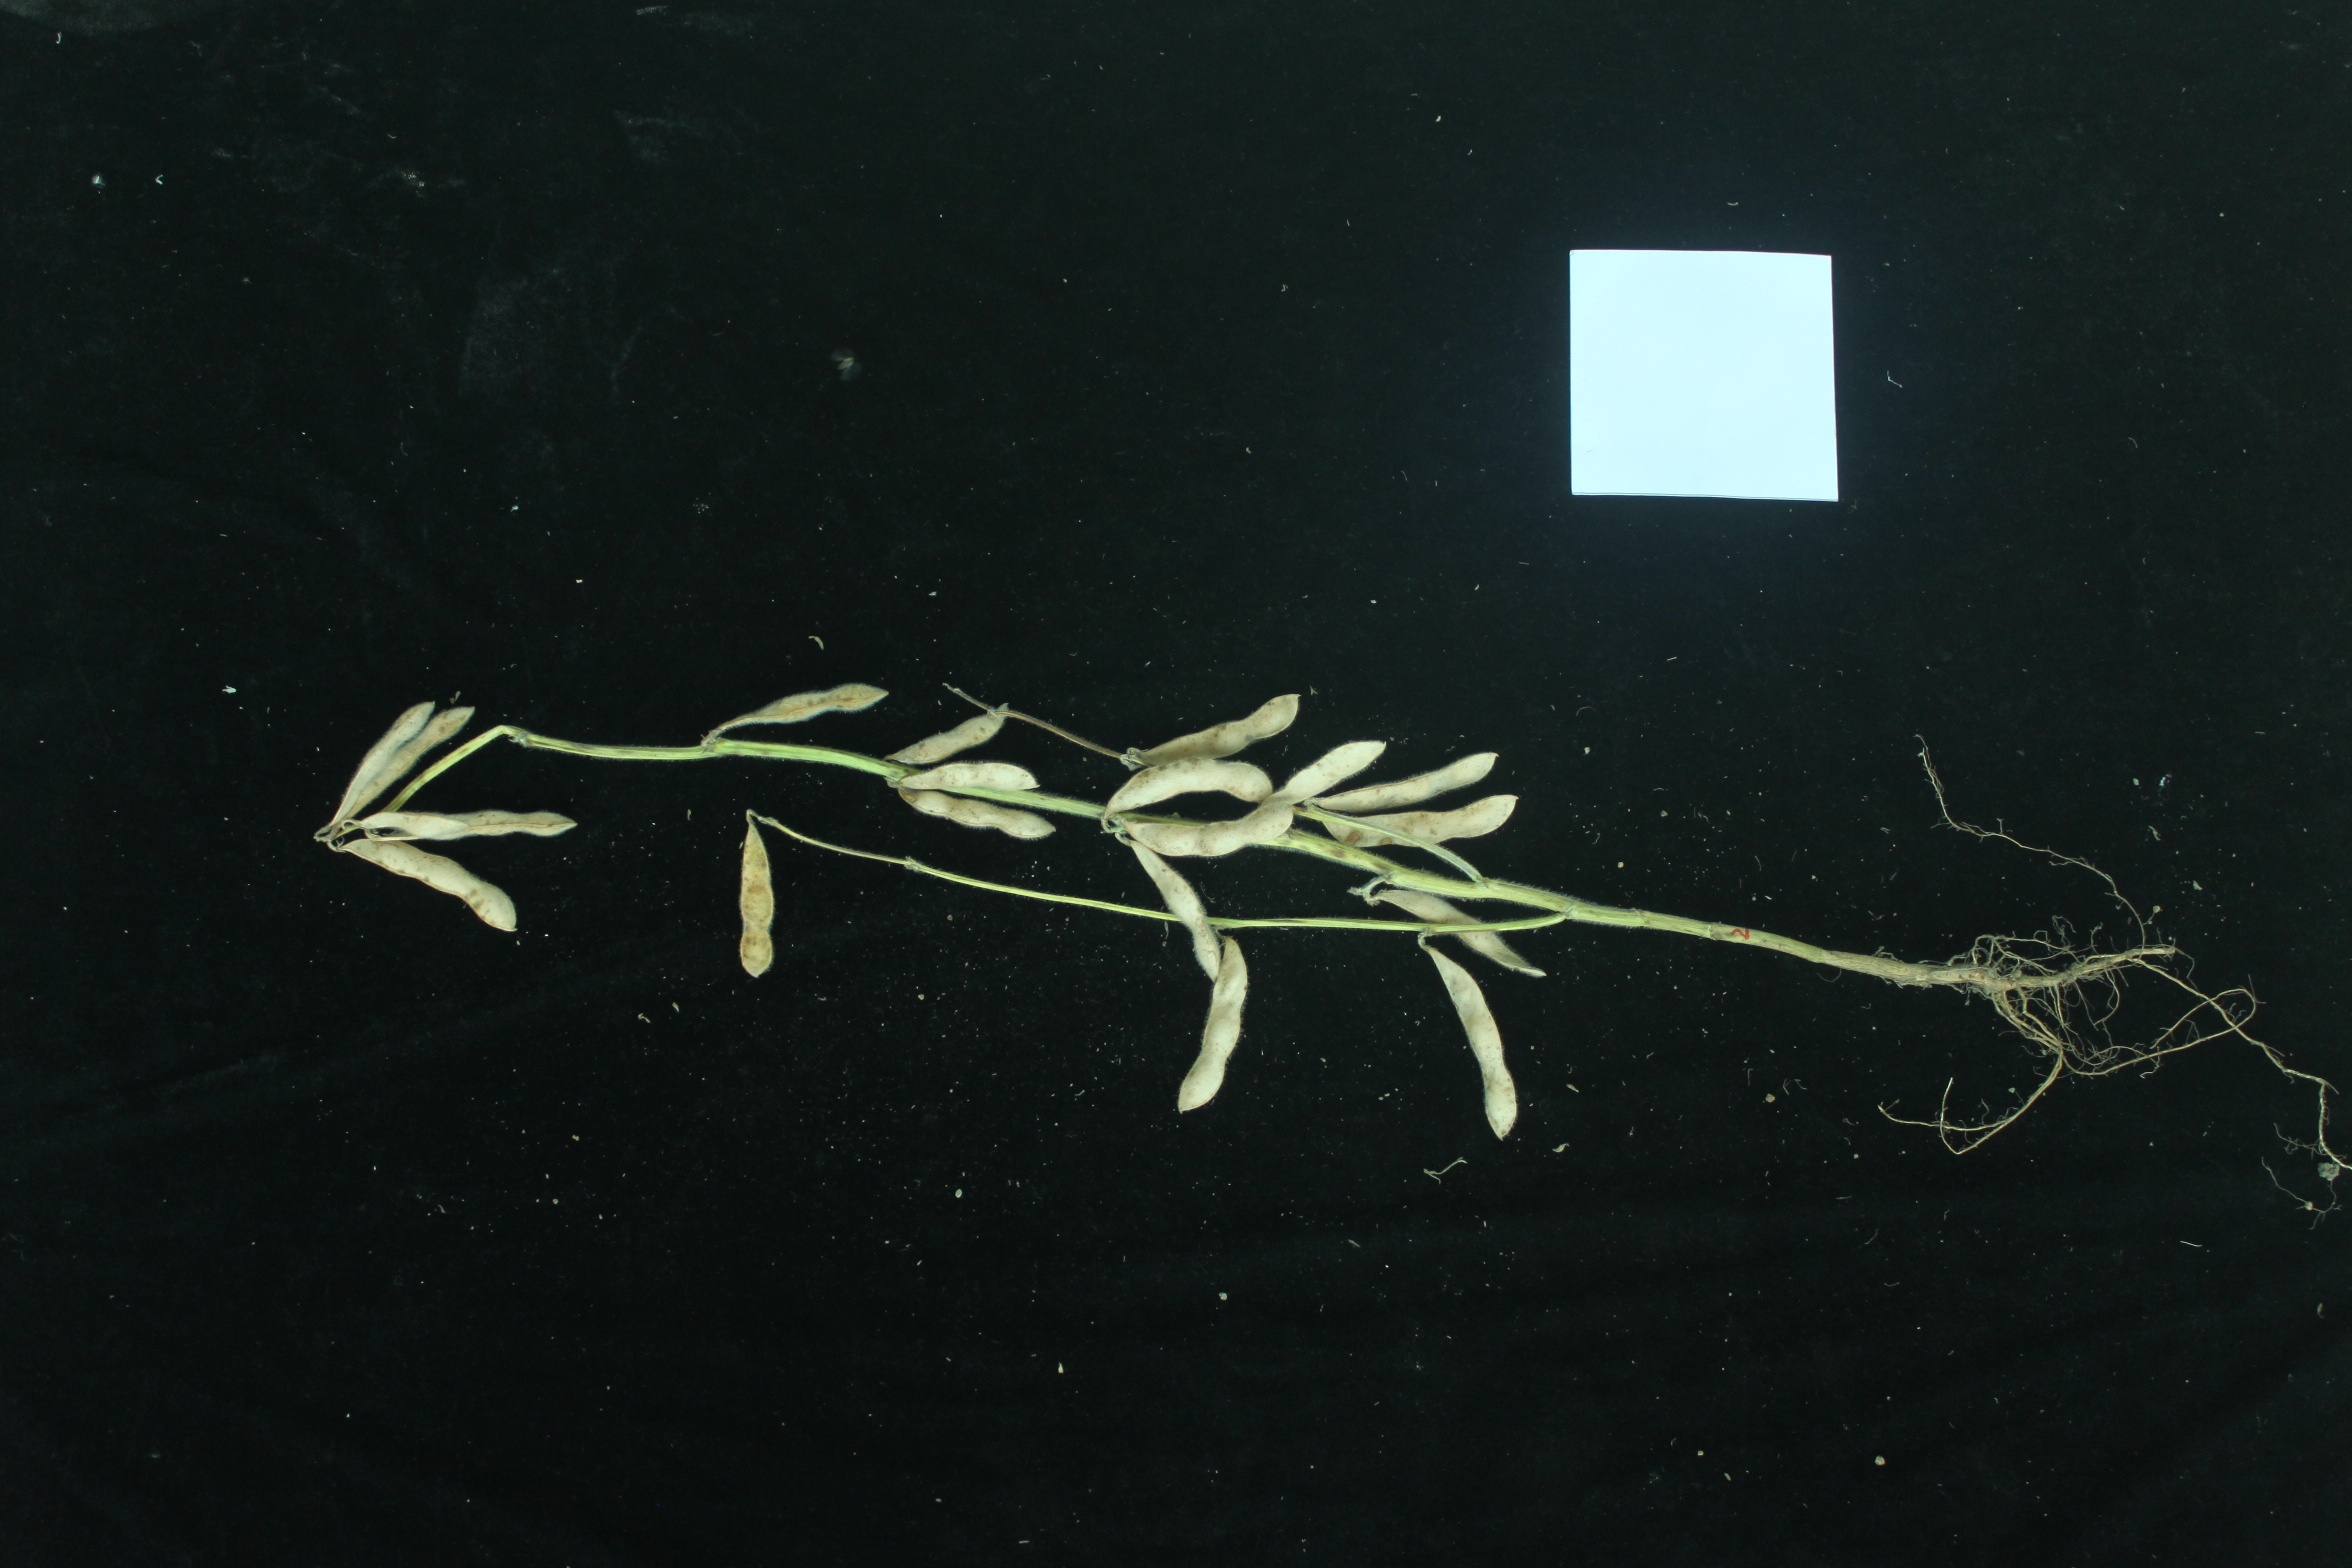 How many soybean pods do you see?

19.